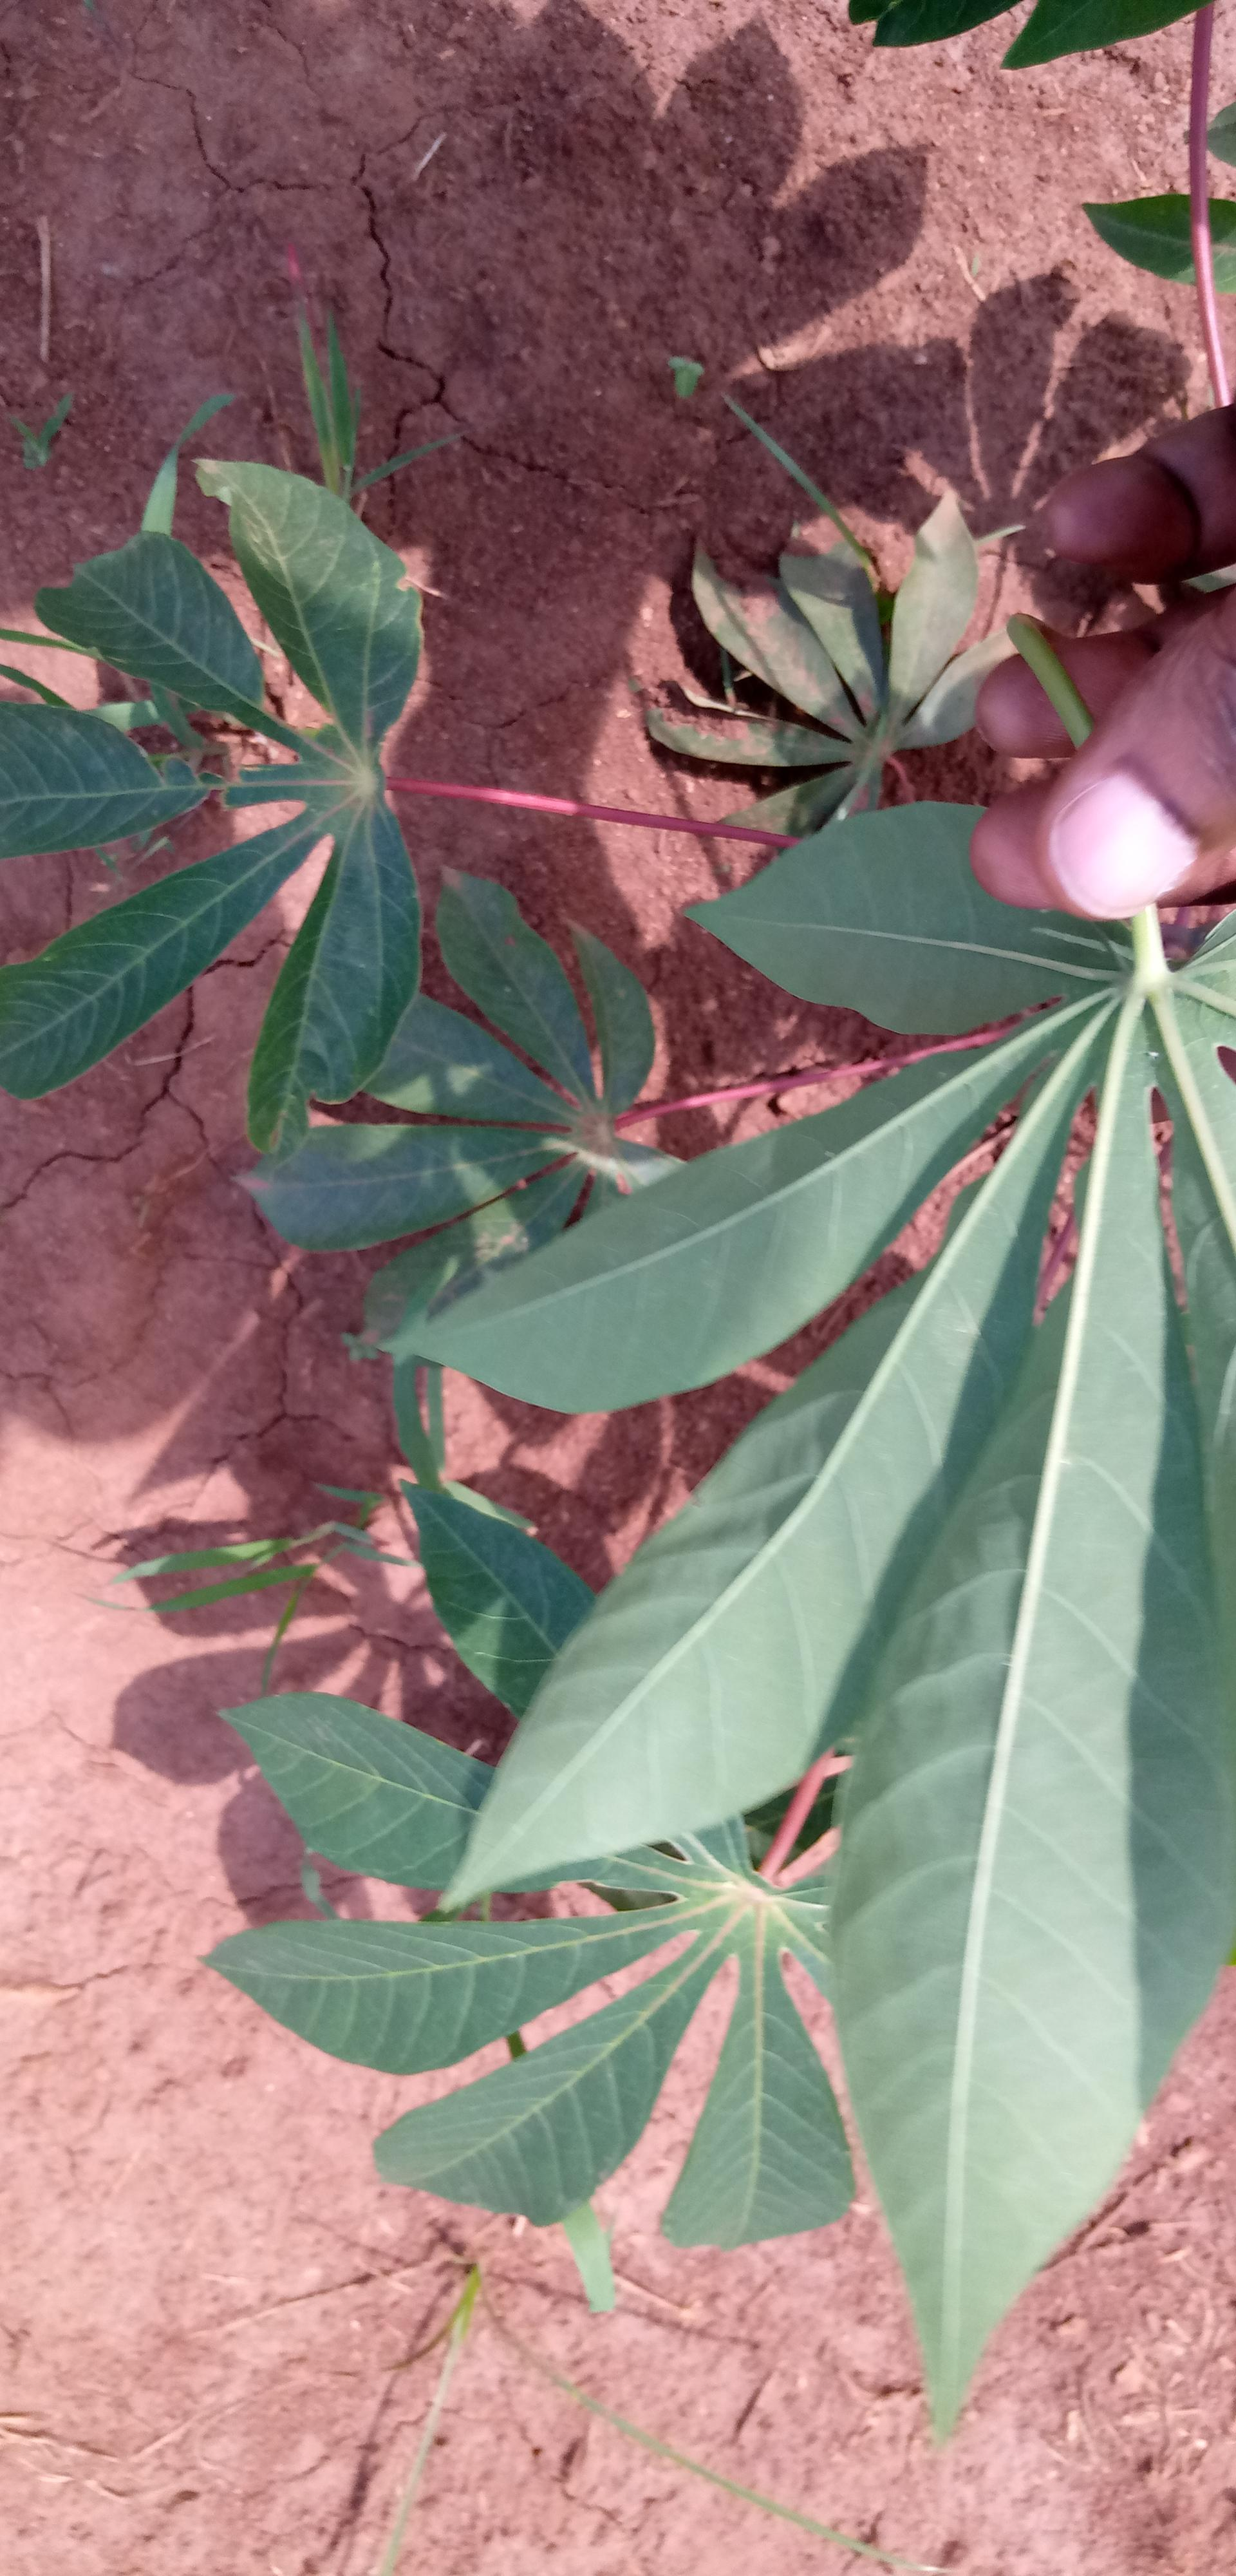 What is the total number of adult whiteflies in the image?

3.